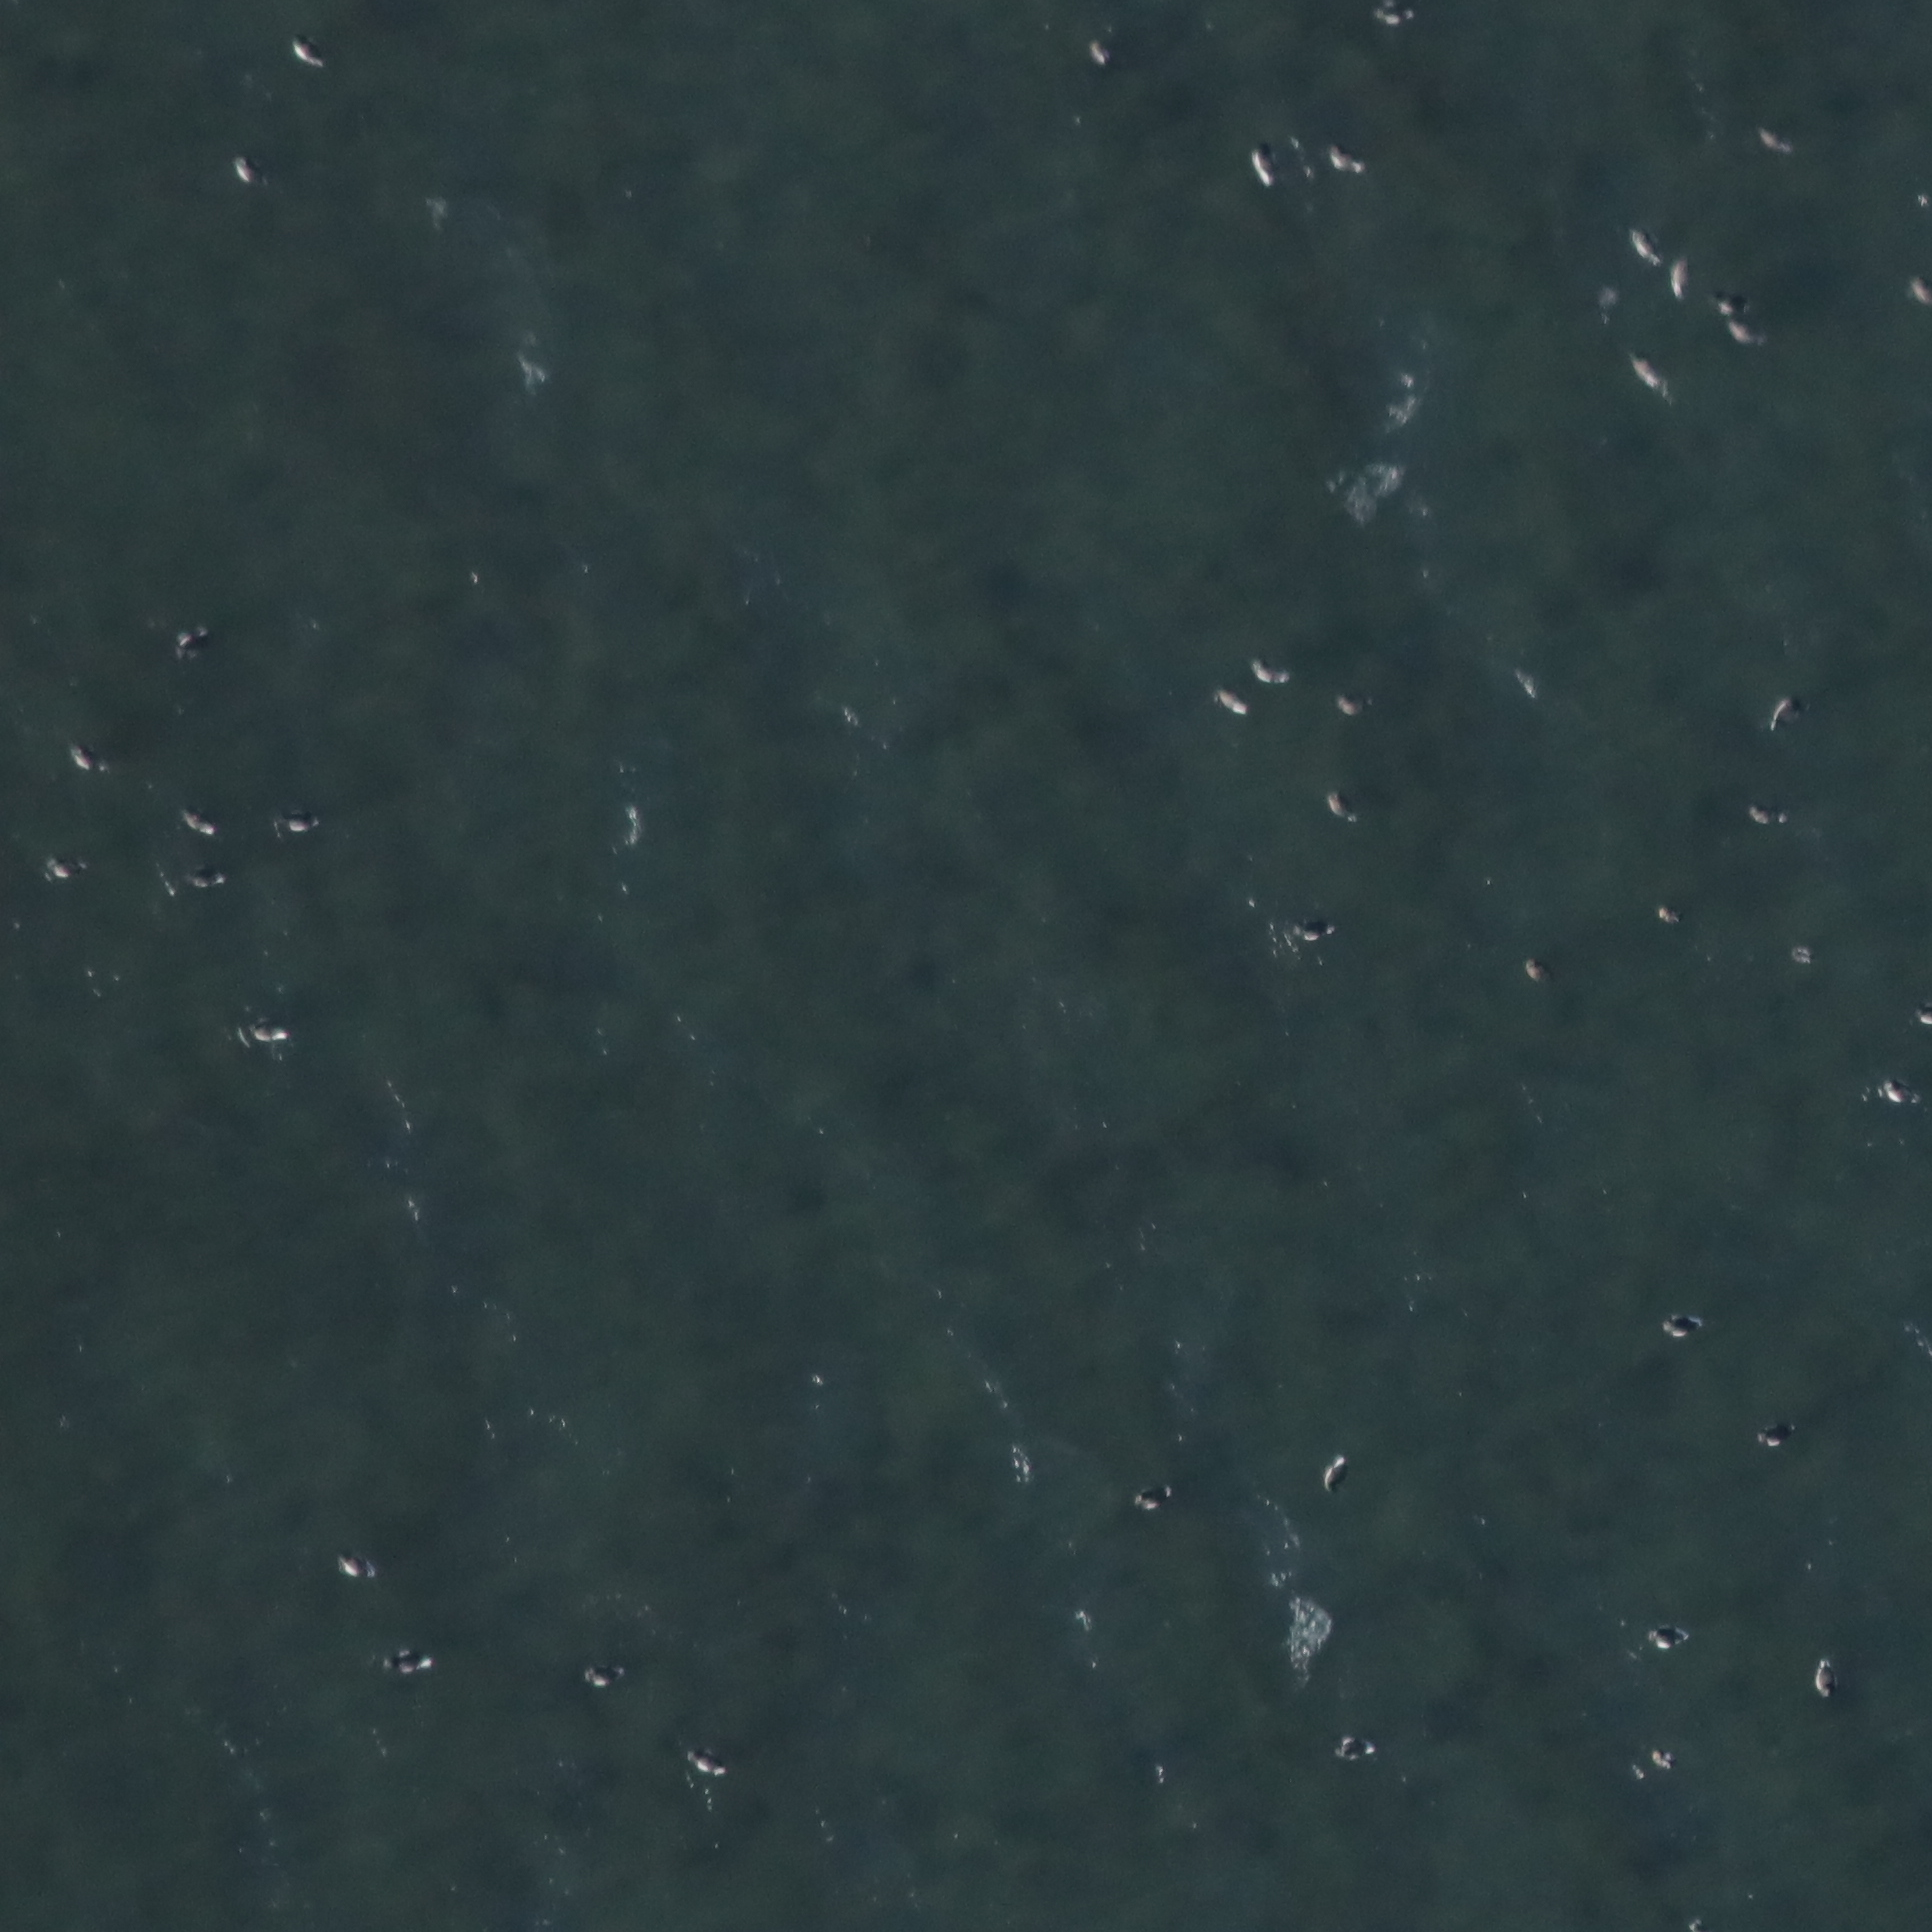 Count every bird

43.